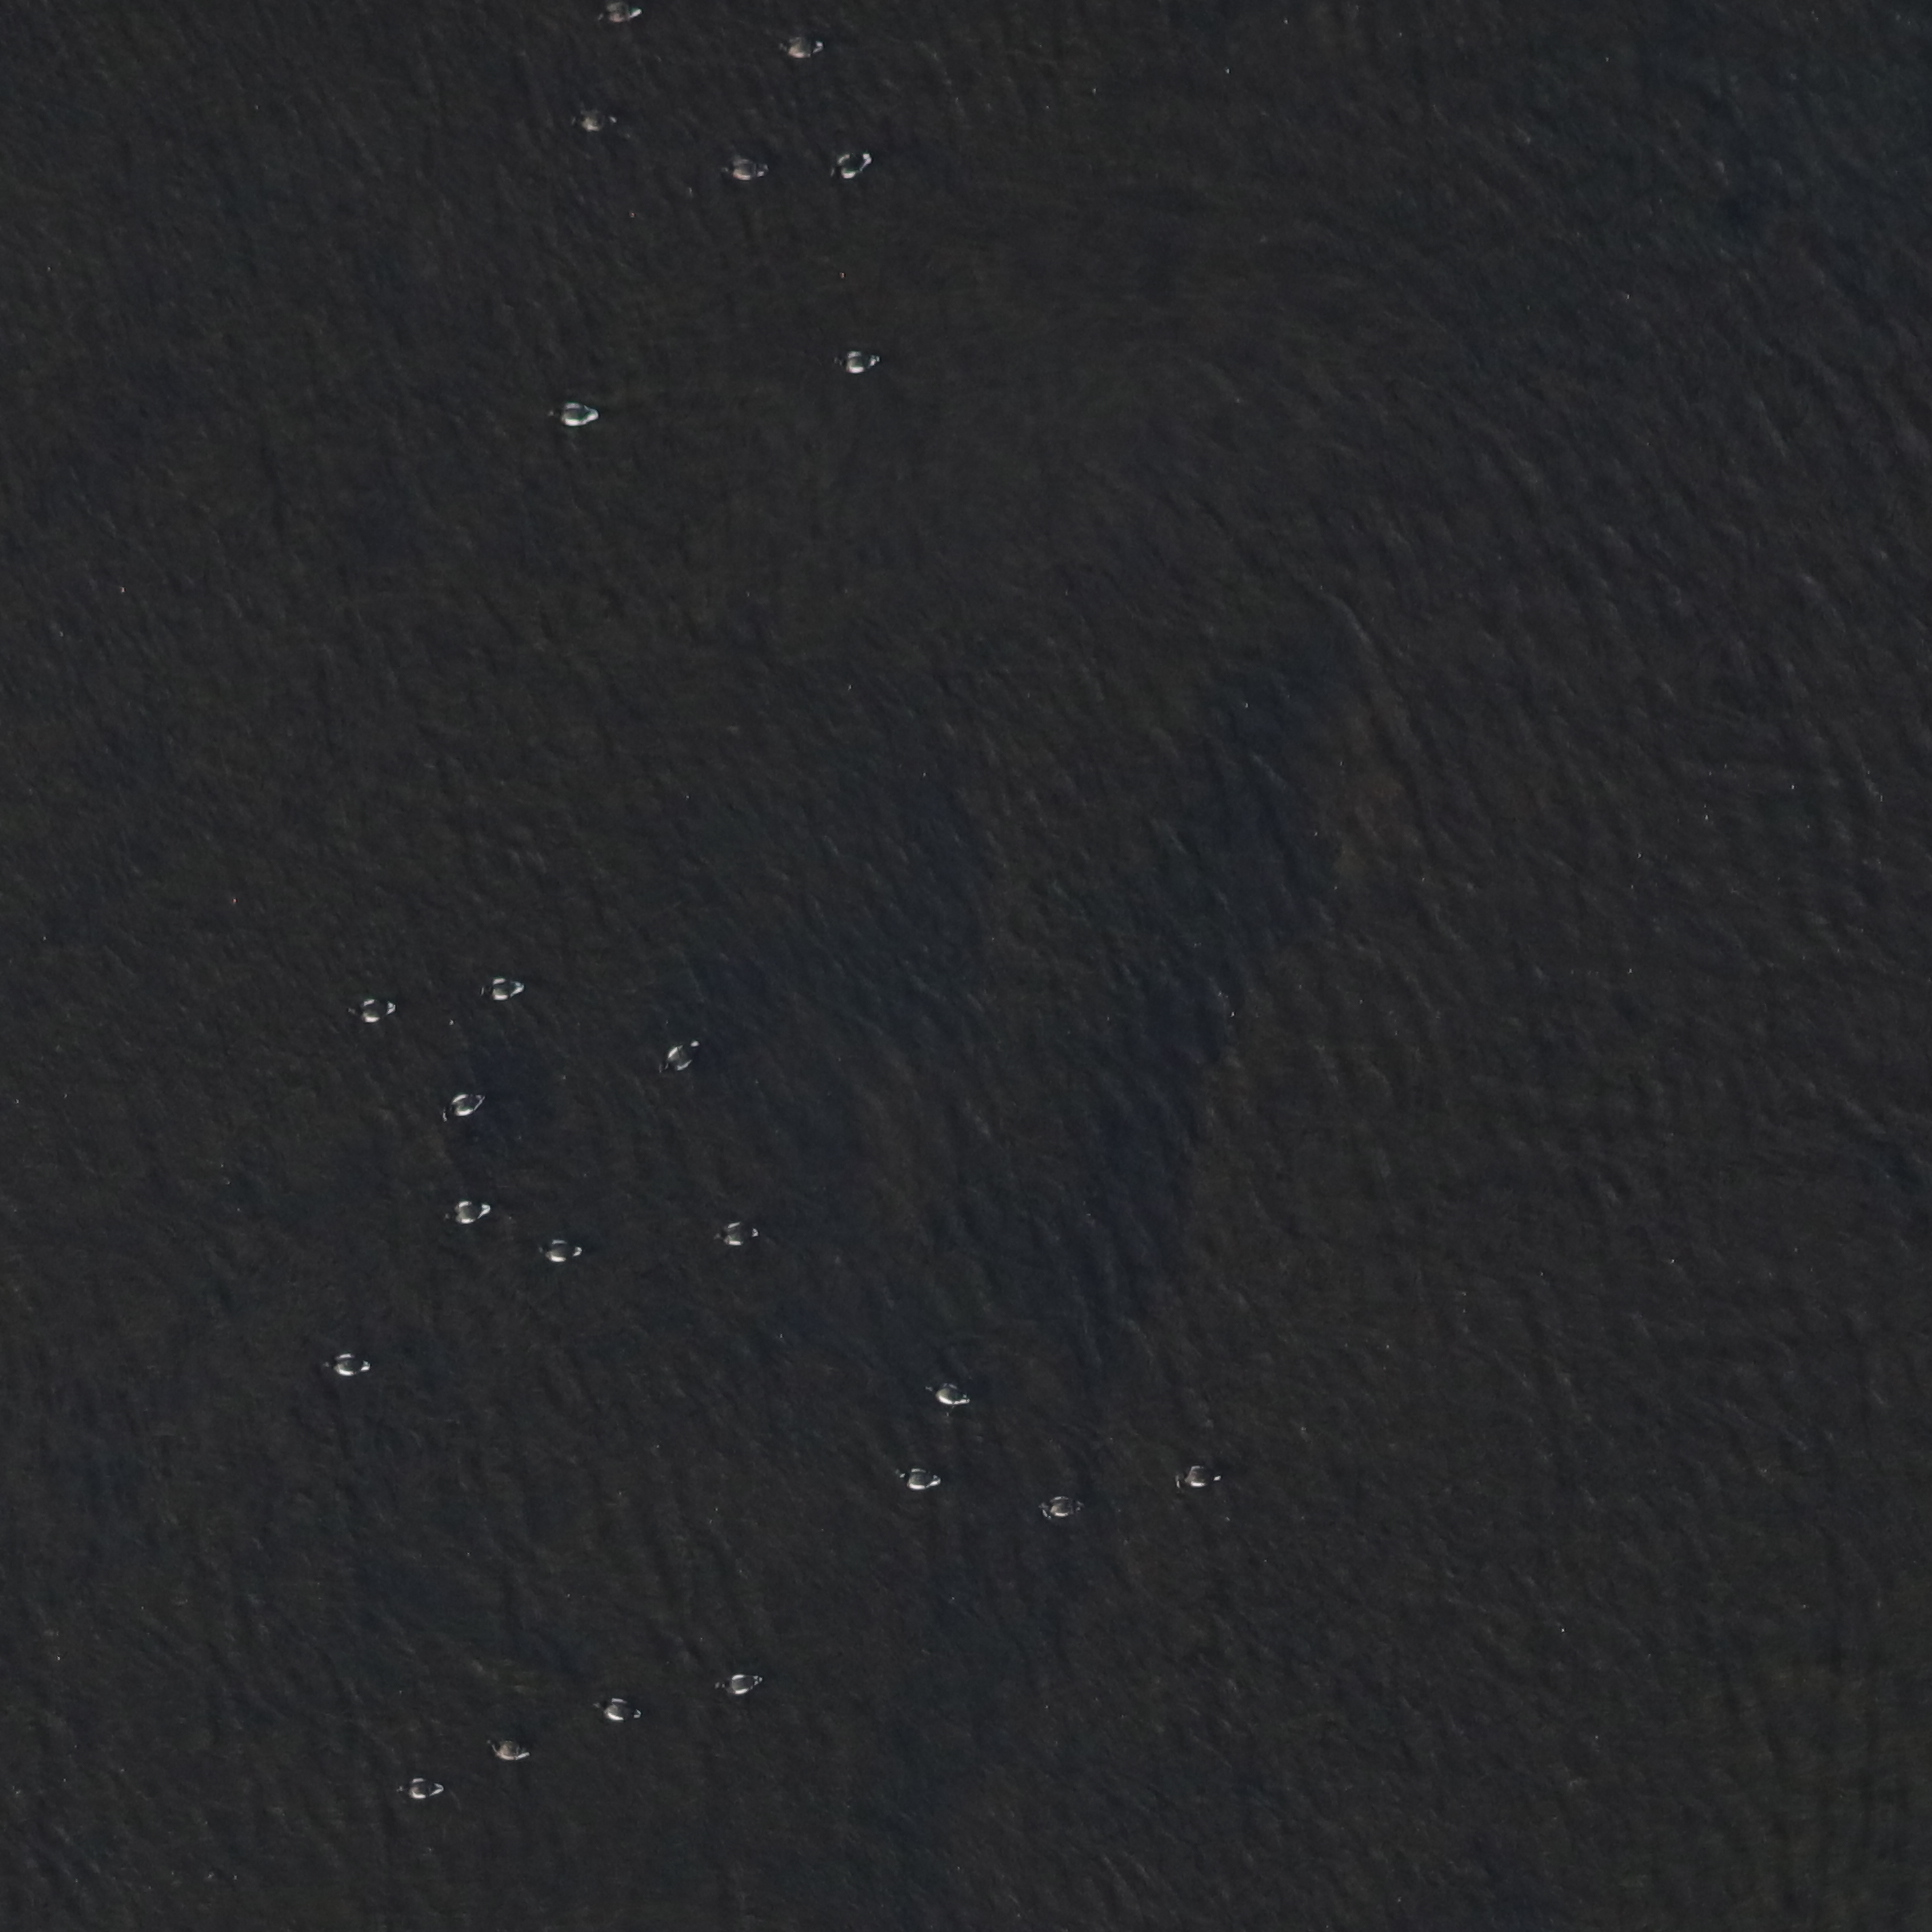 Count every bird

23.